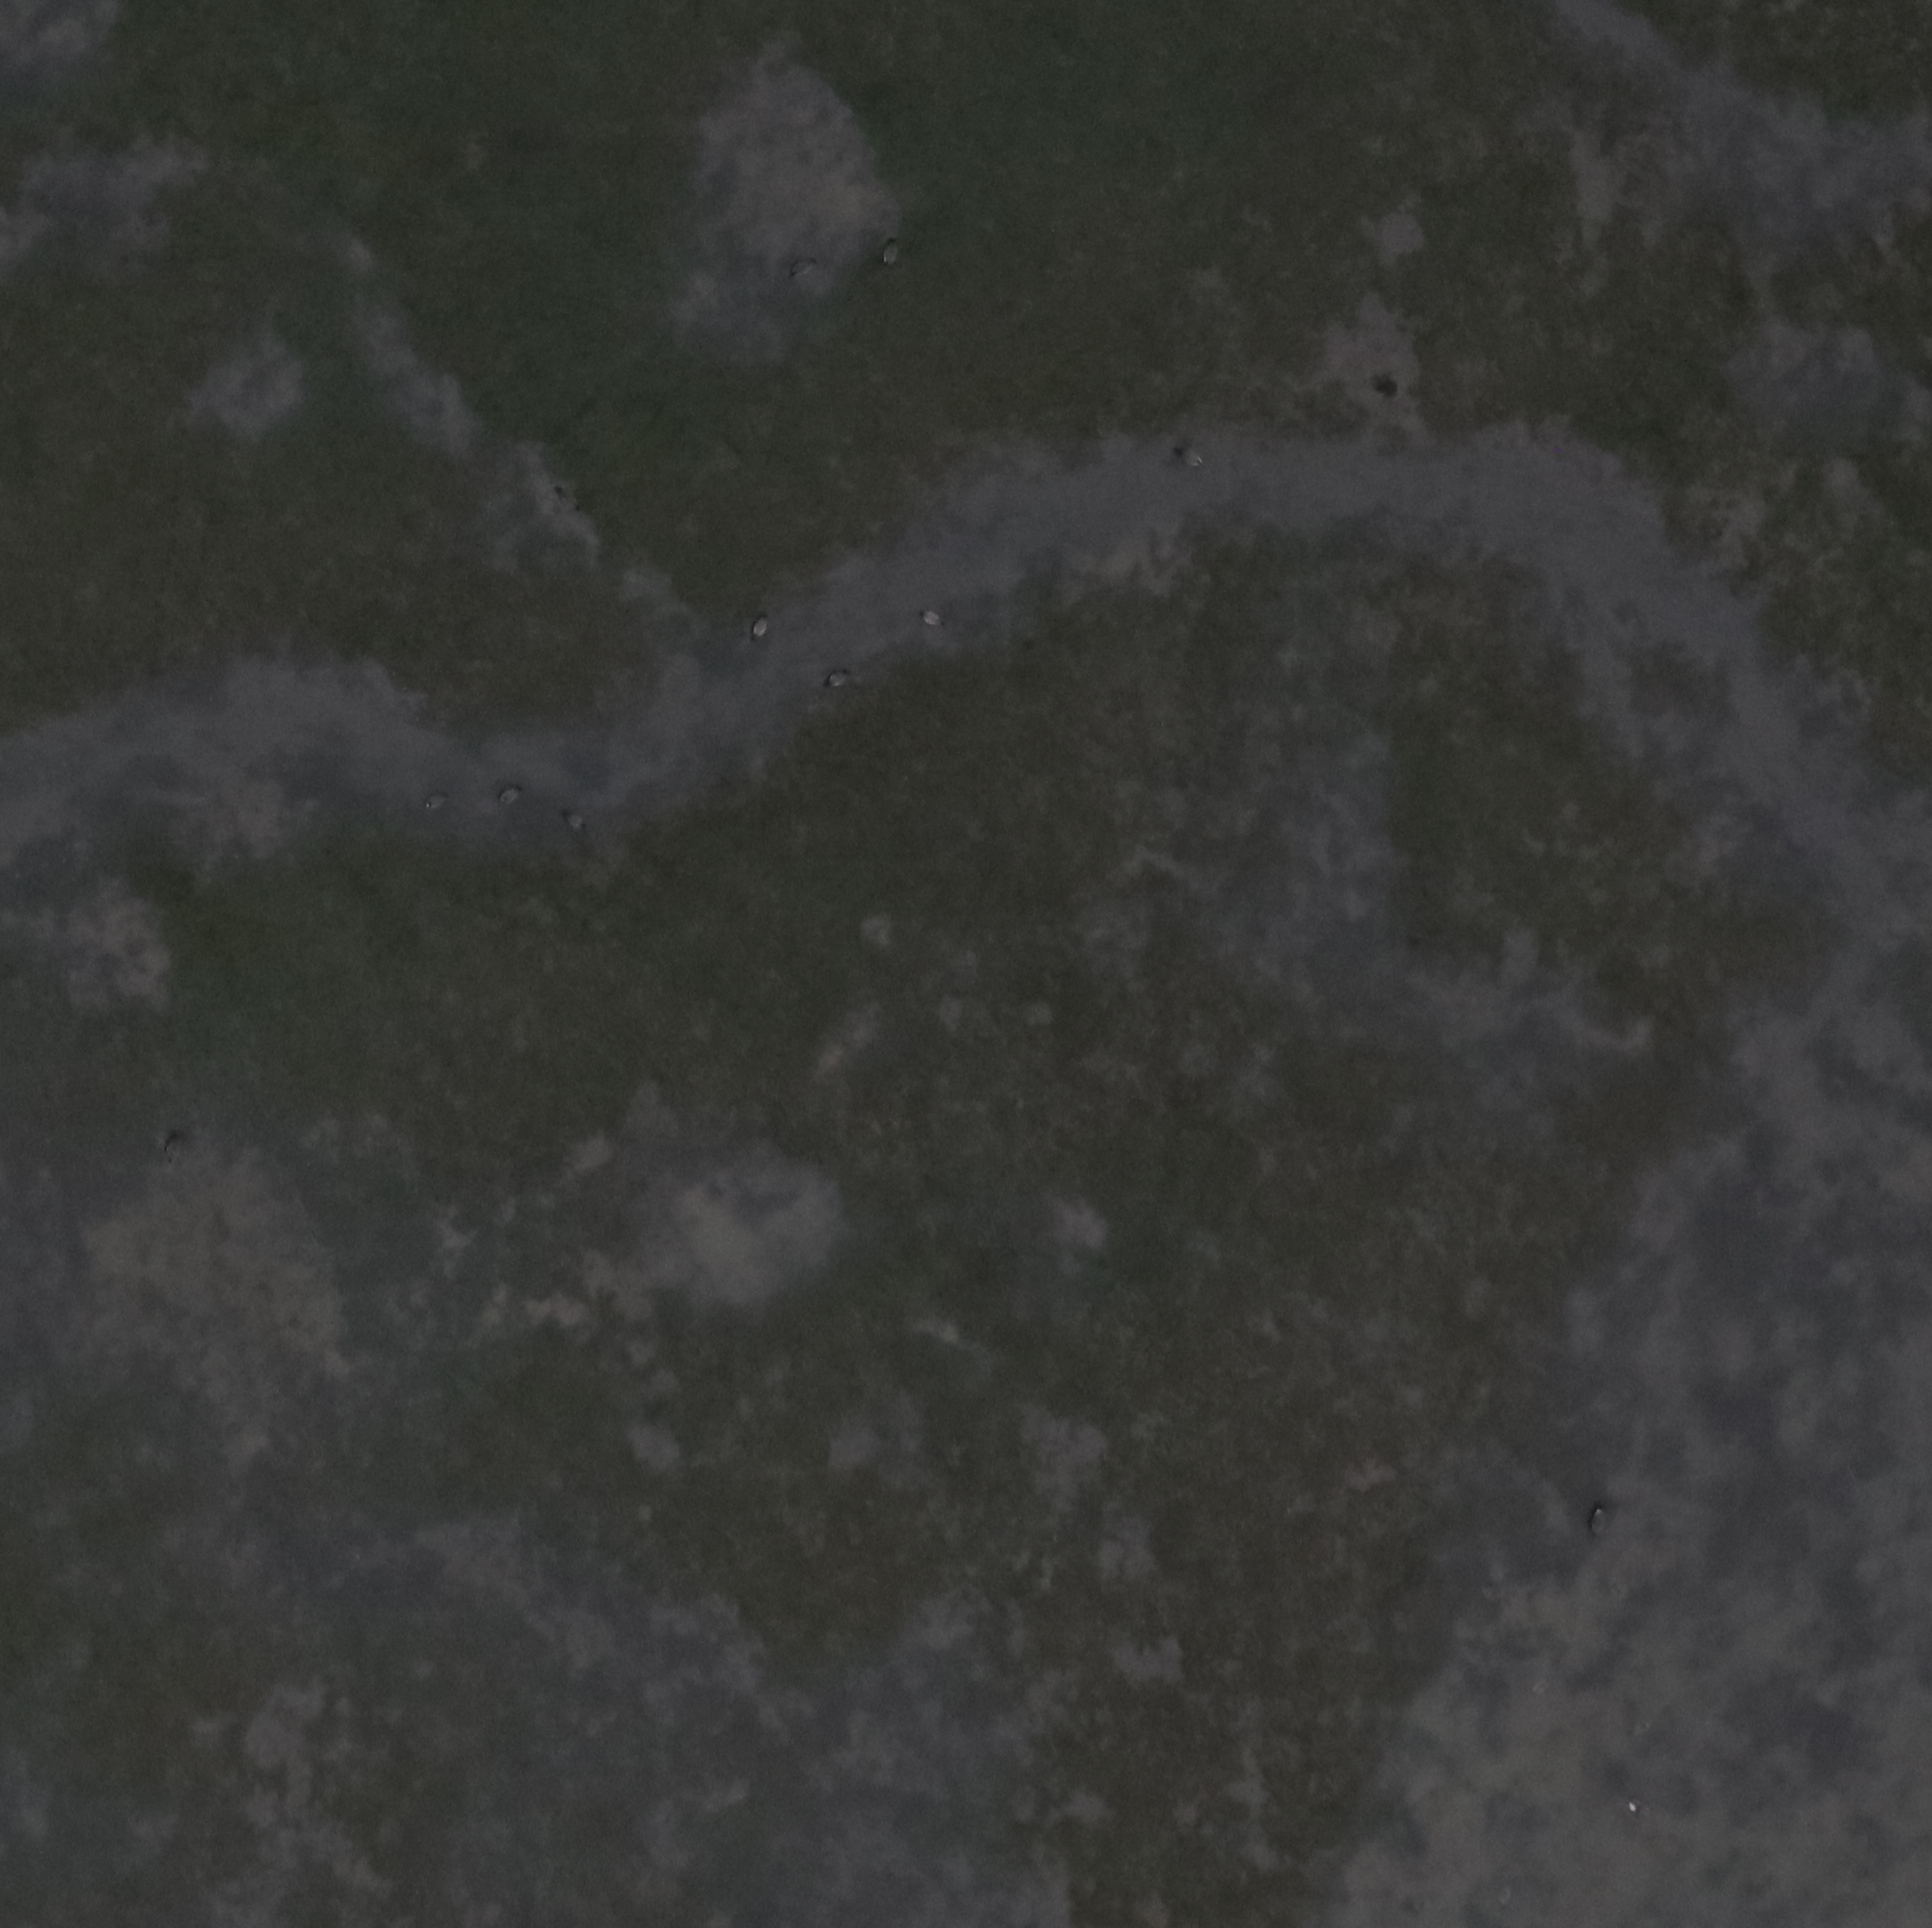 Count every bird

12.